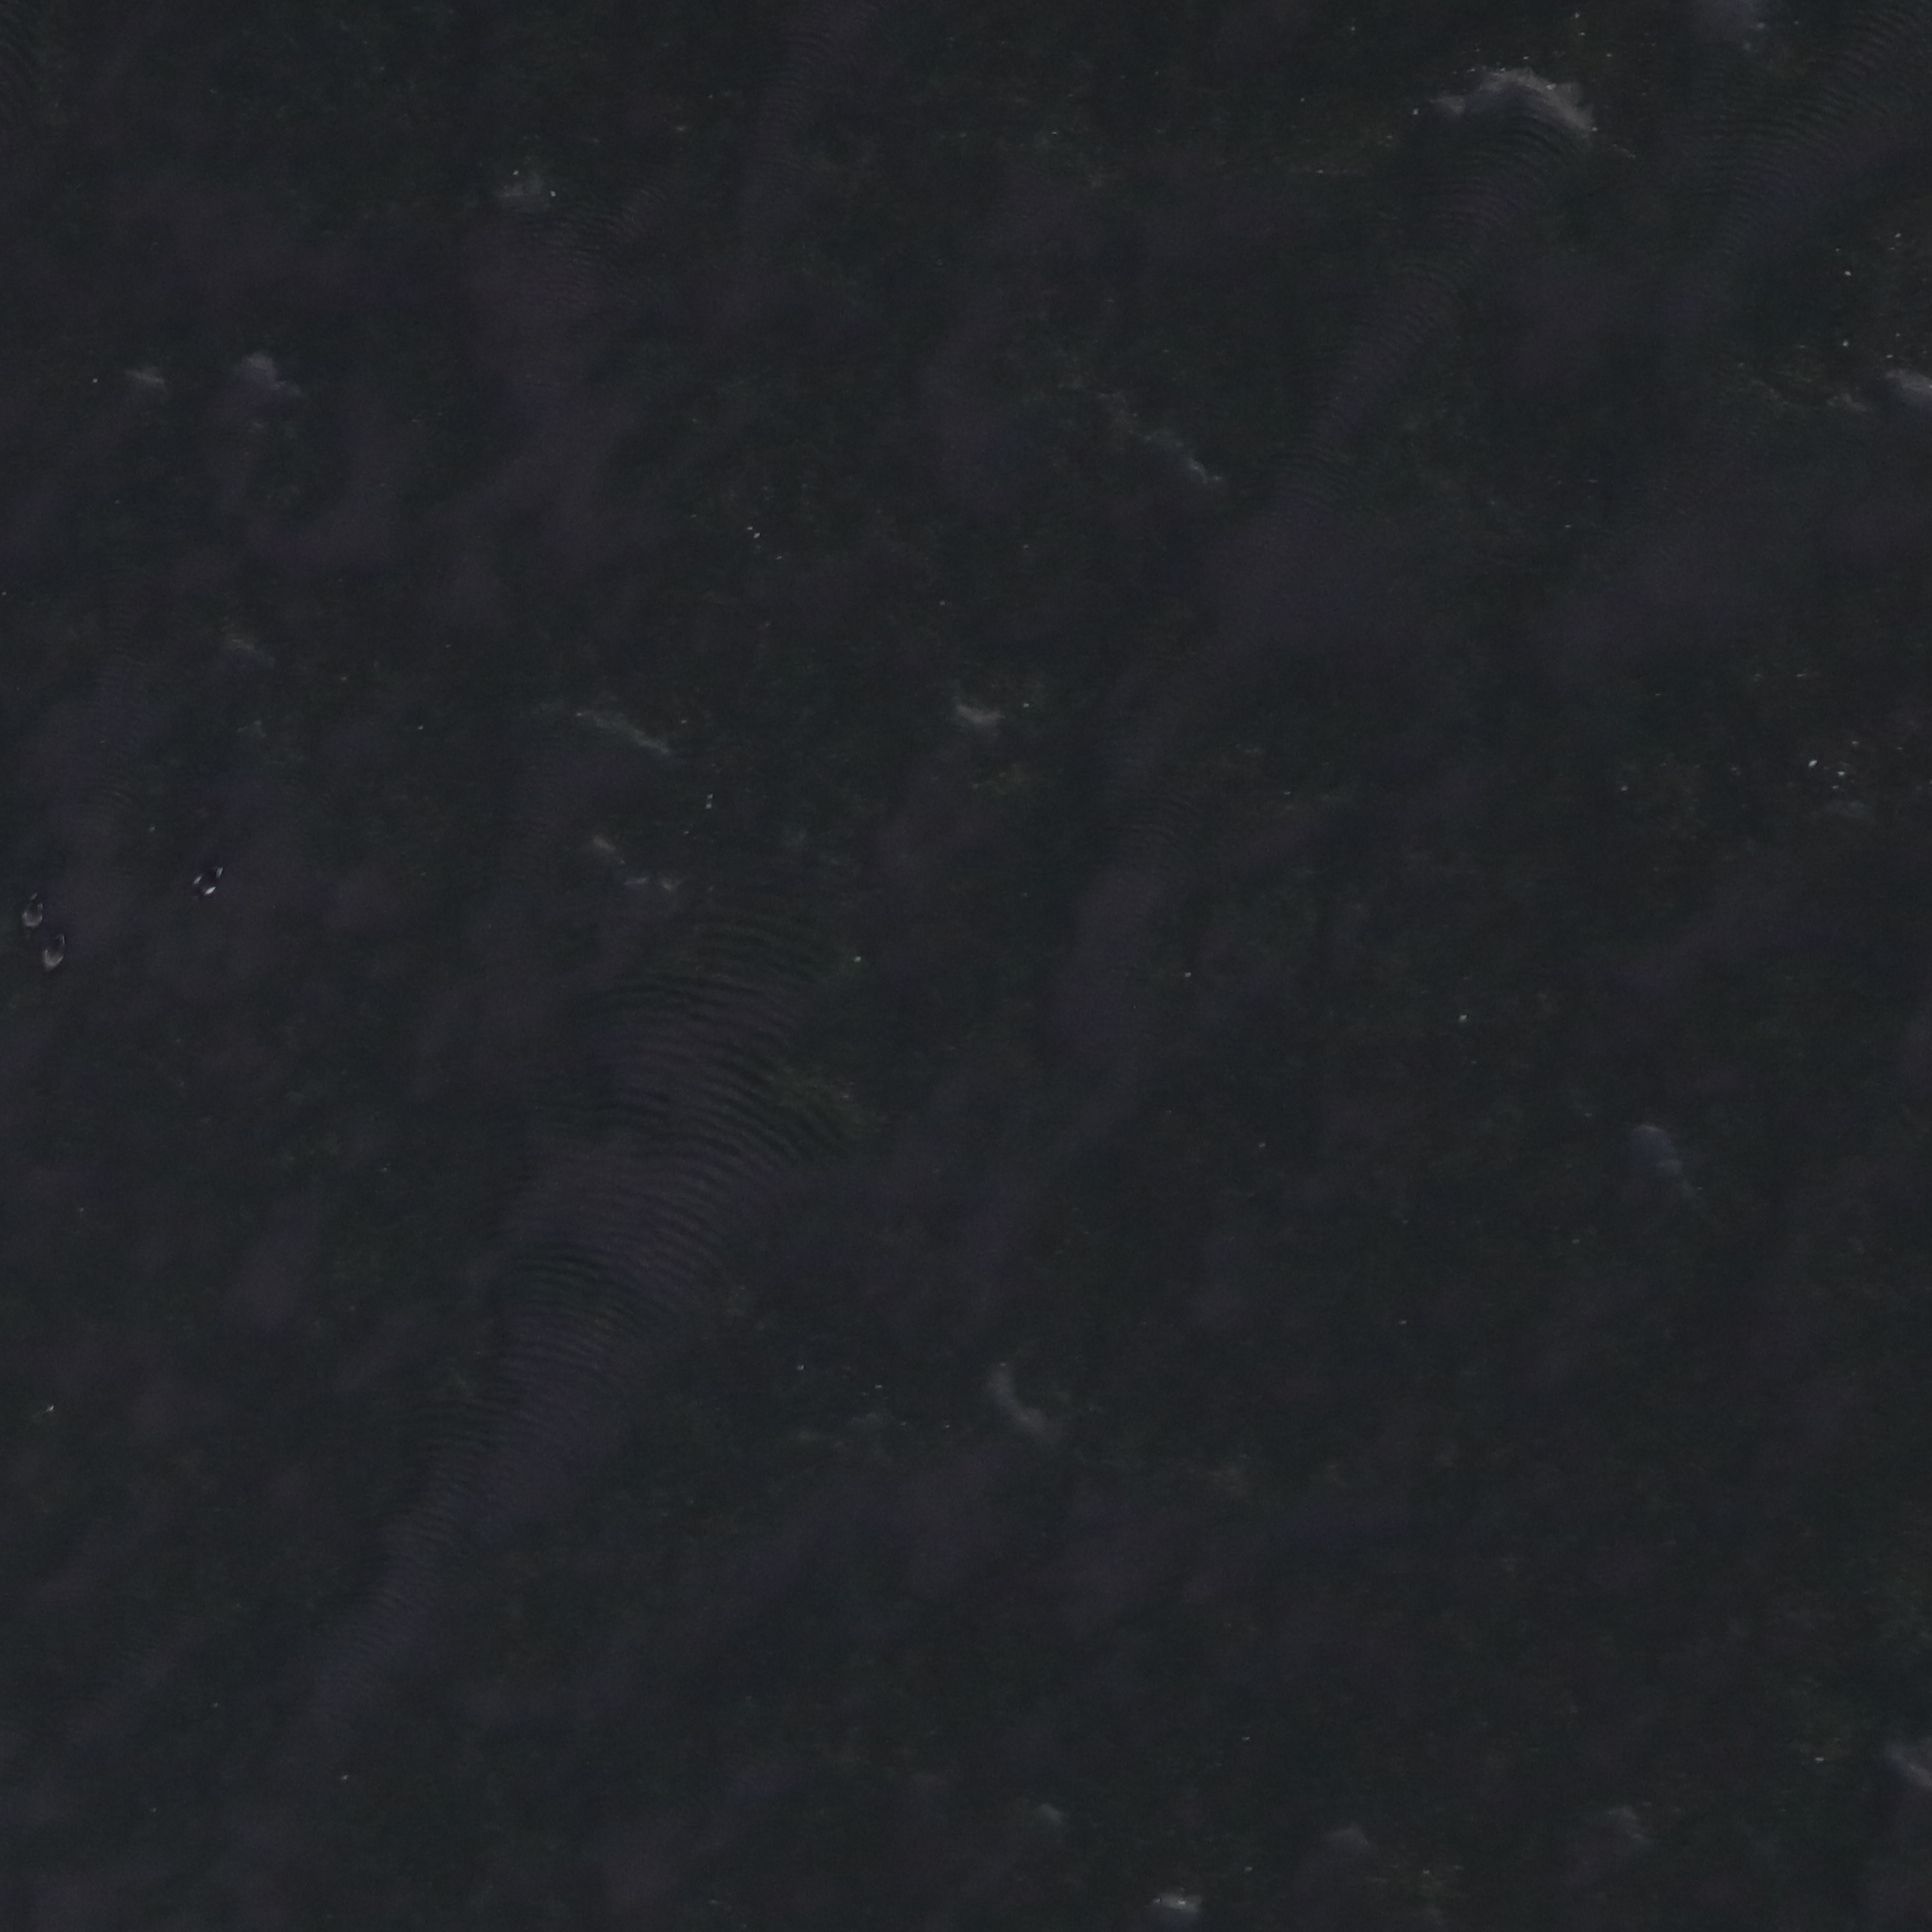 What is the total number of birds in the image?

3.